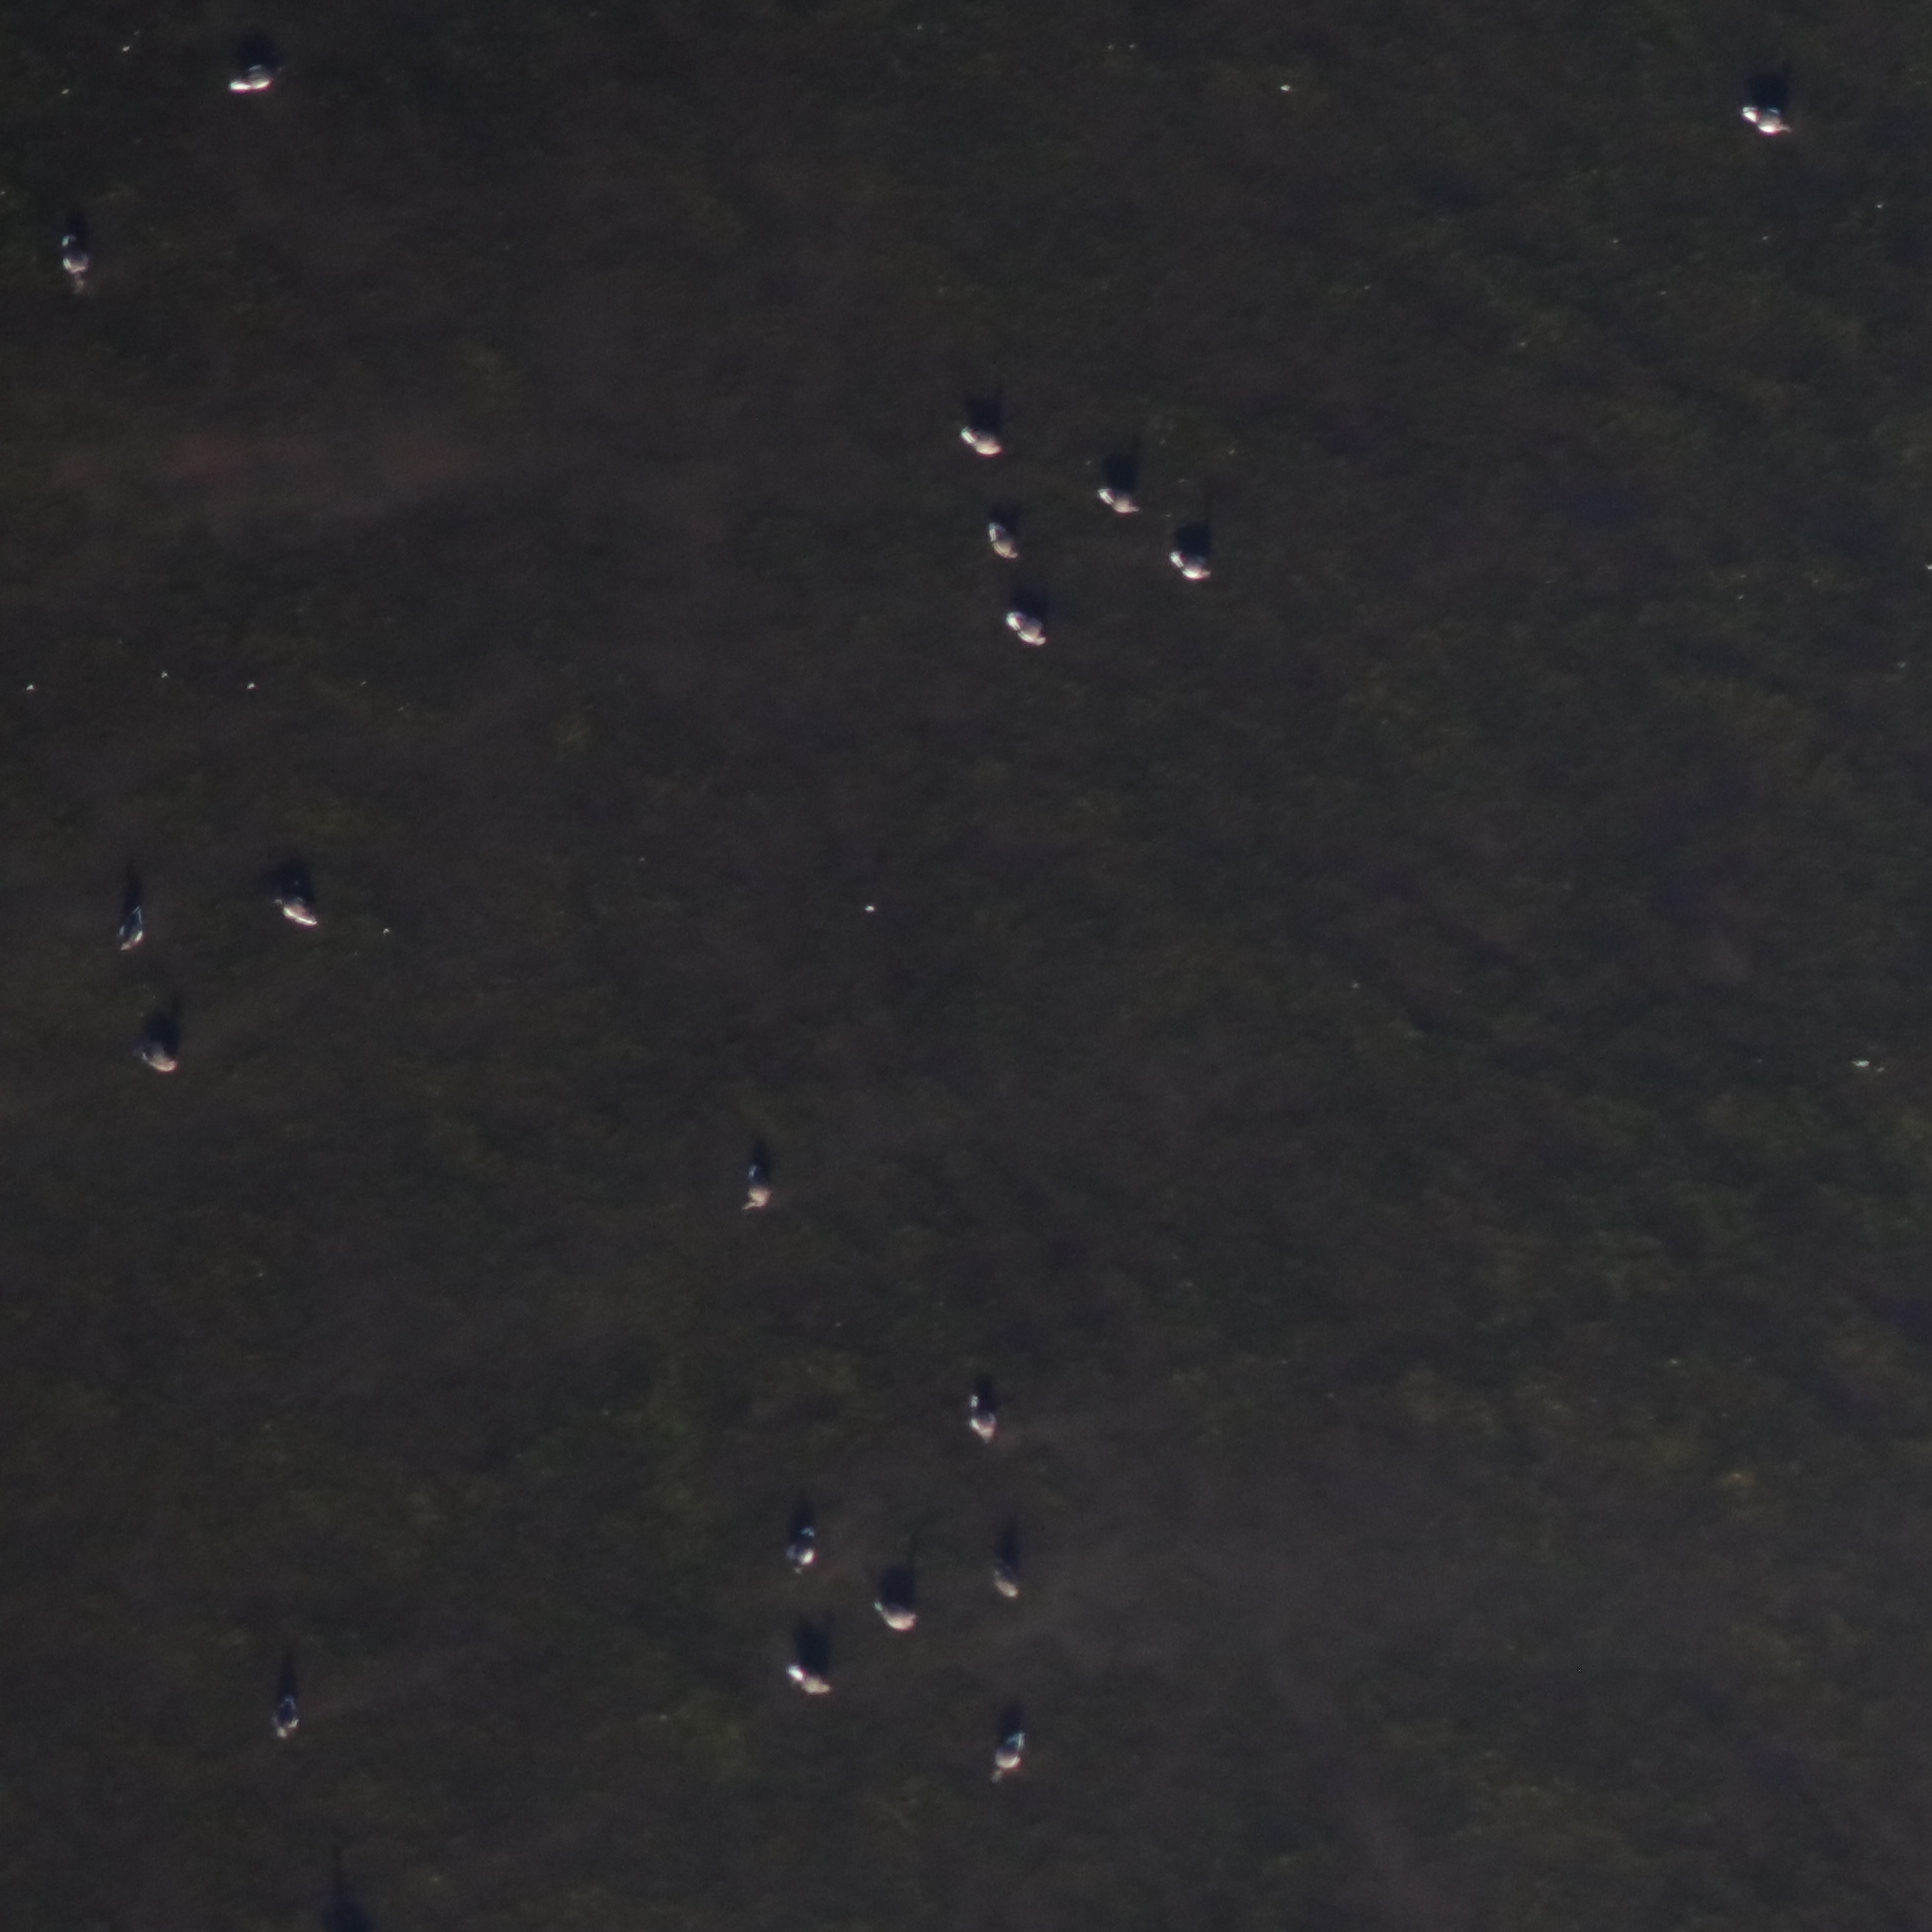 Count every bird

18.